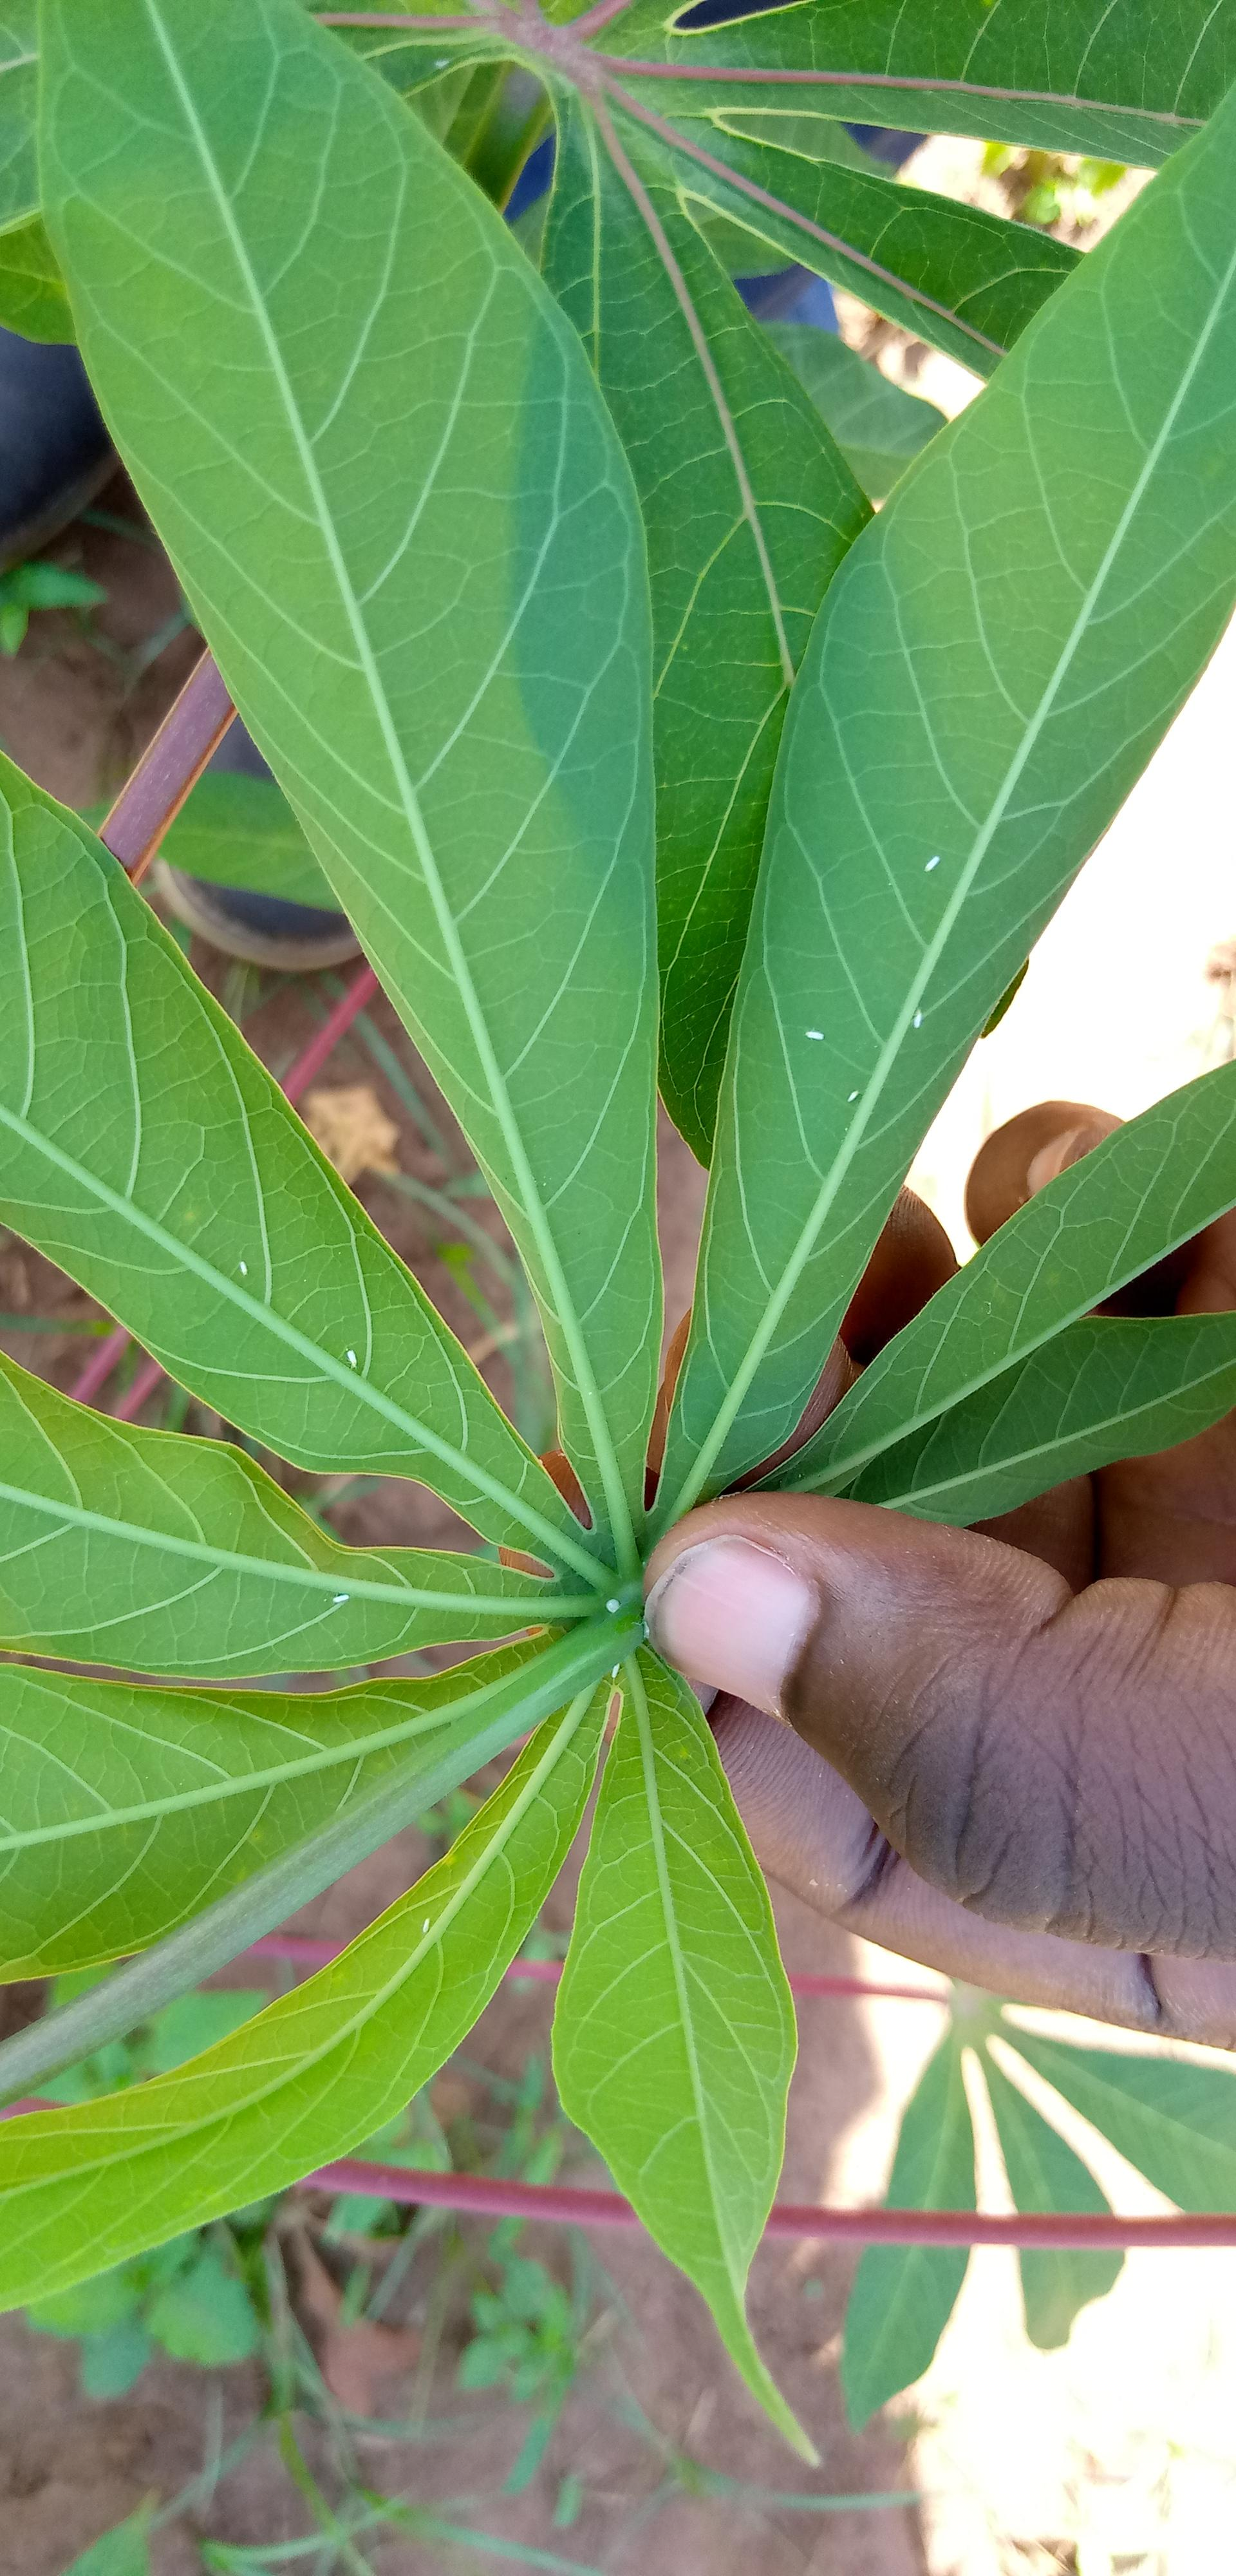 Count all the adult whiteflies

10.